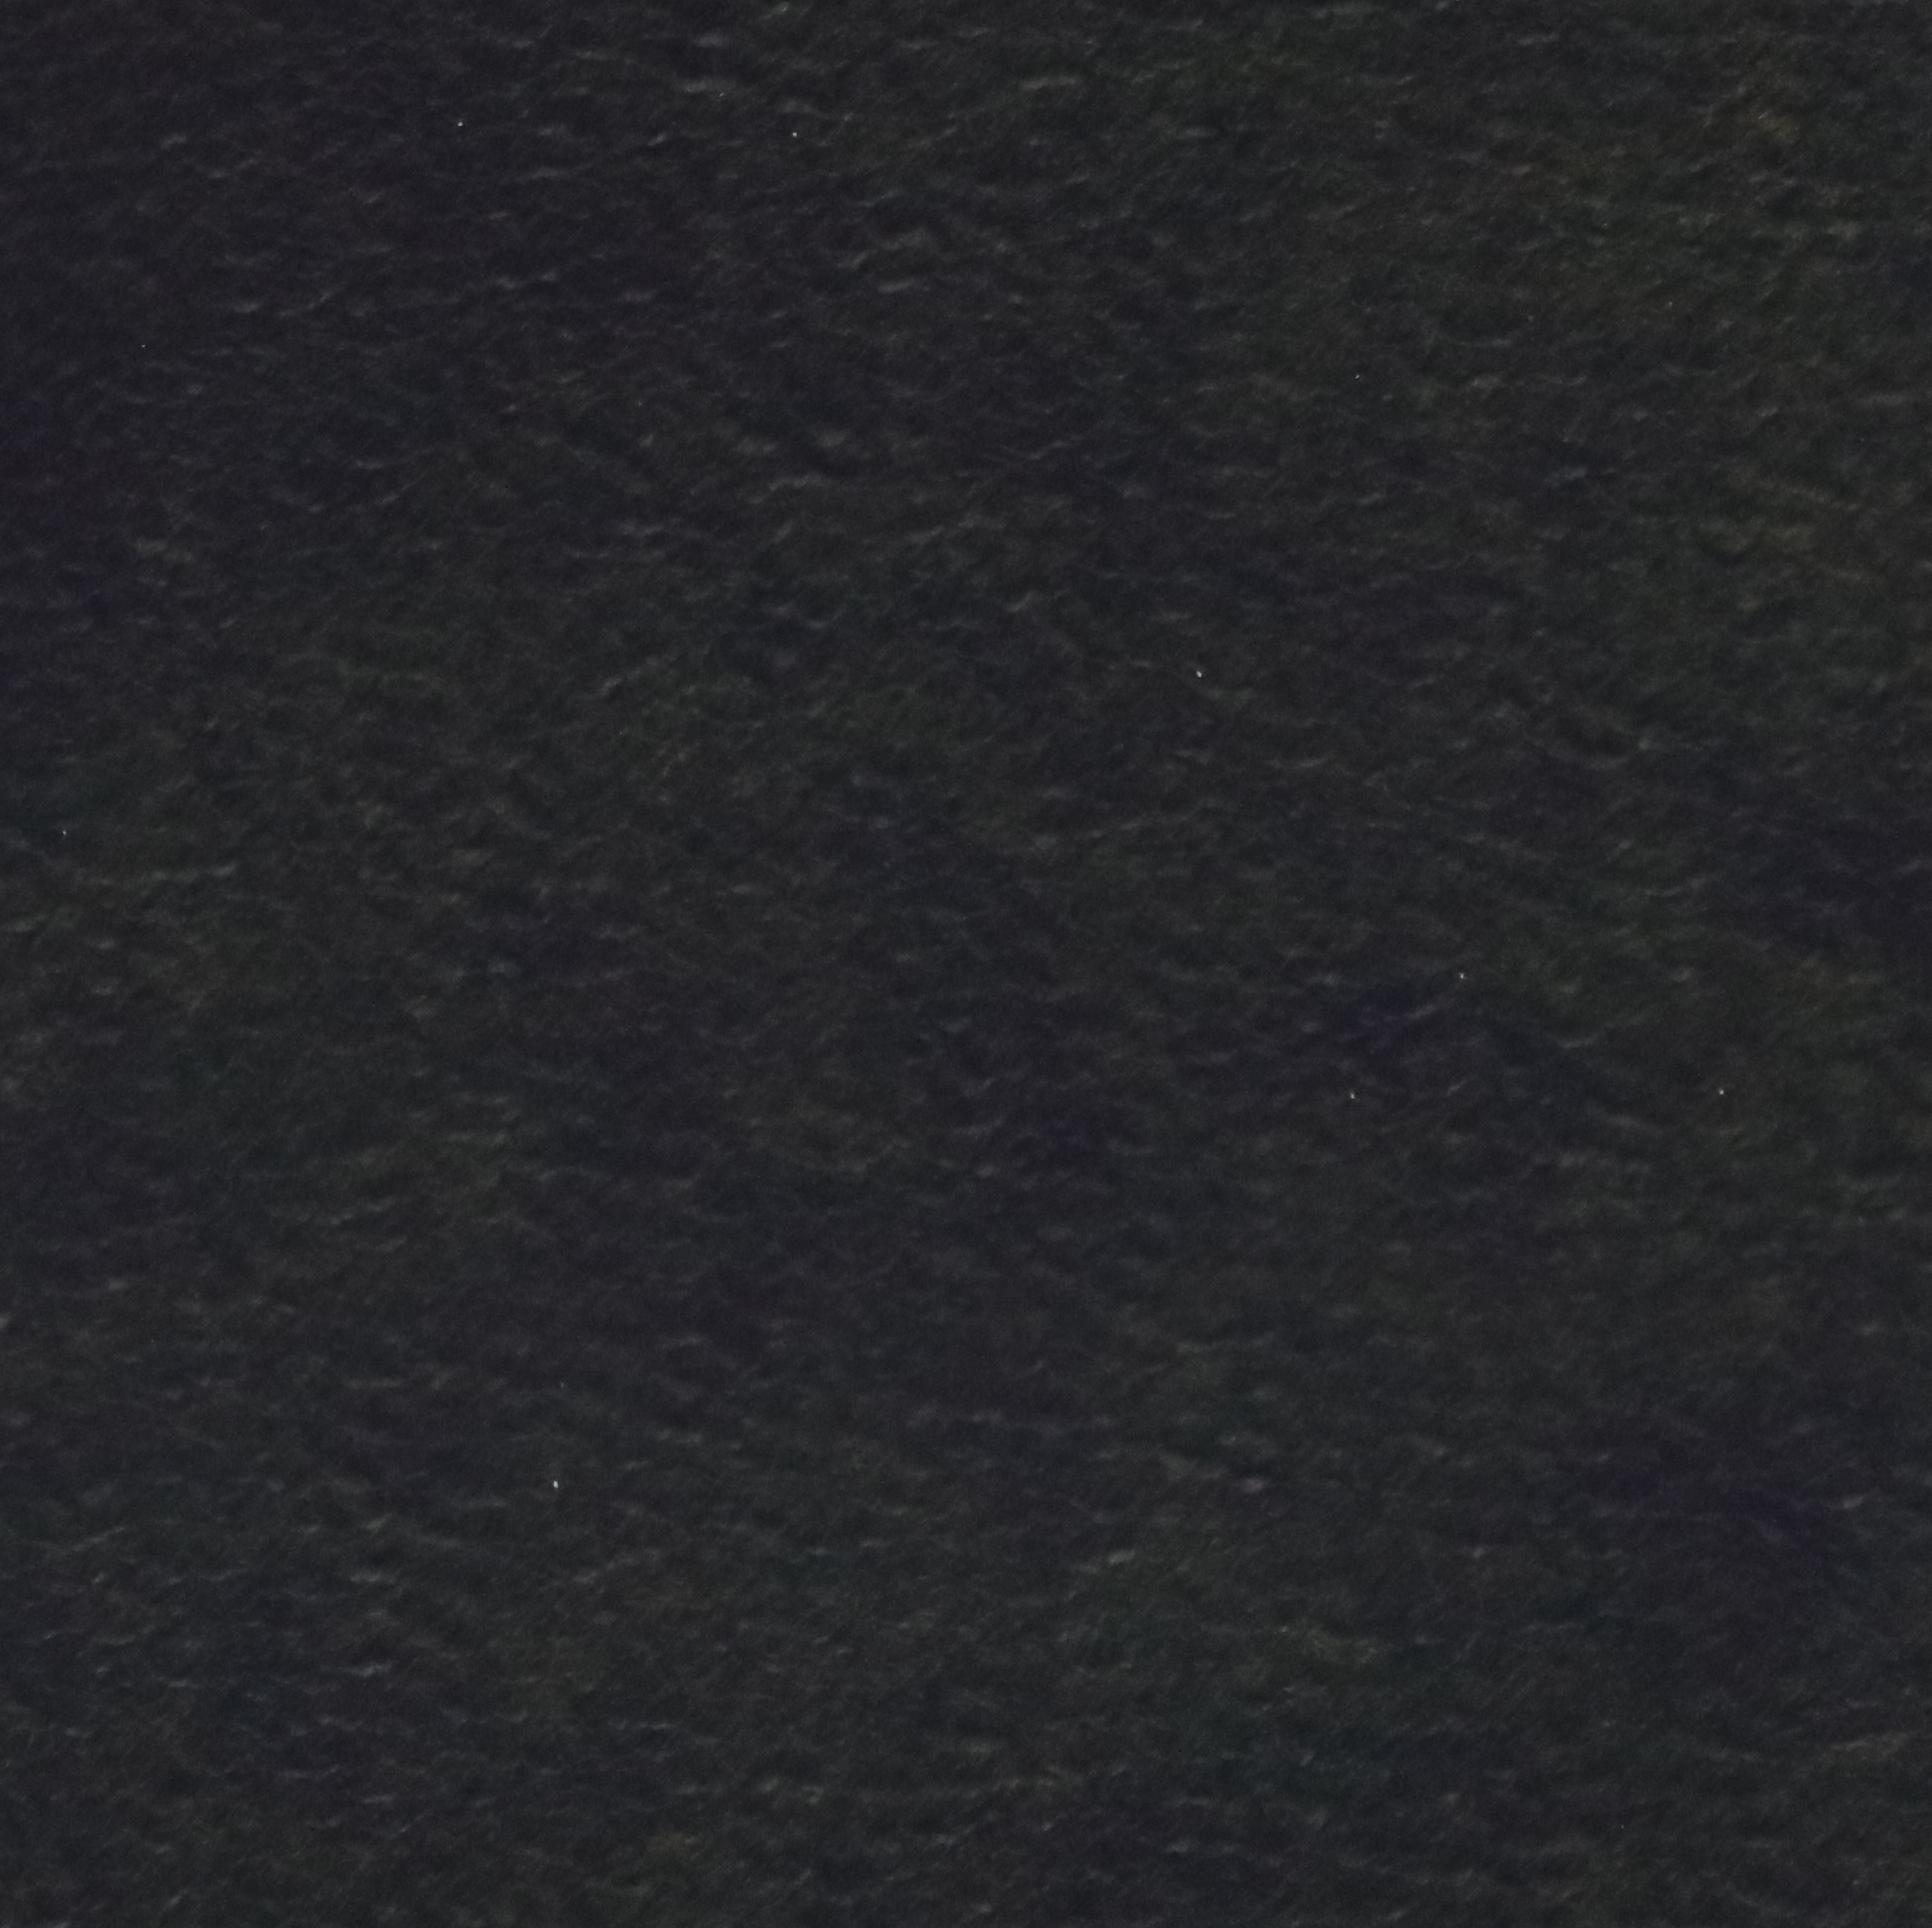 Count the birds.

0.